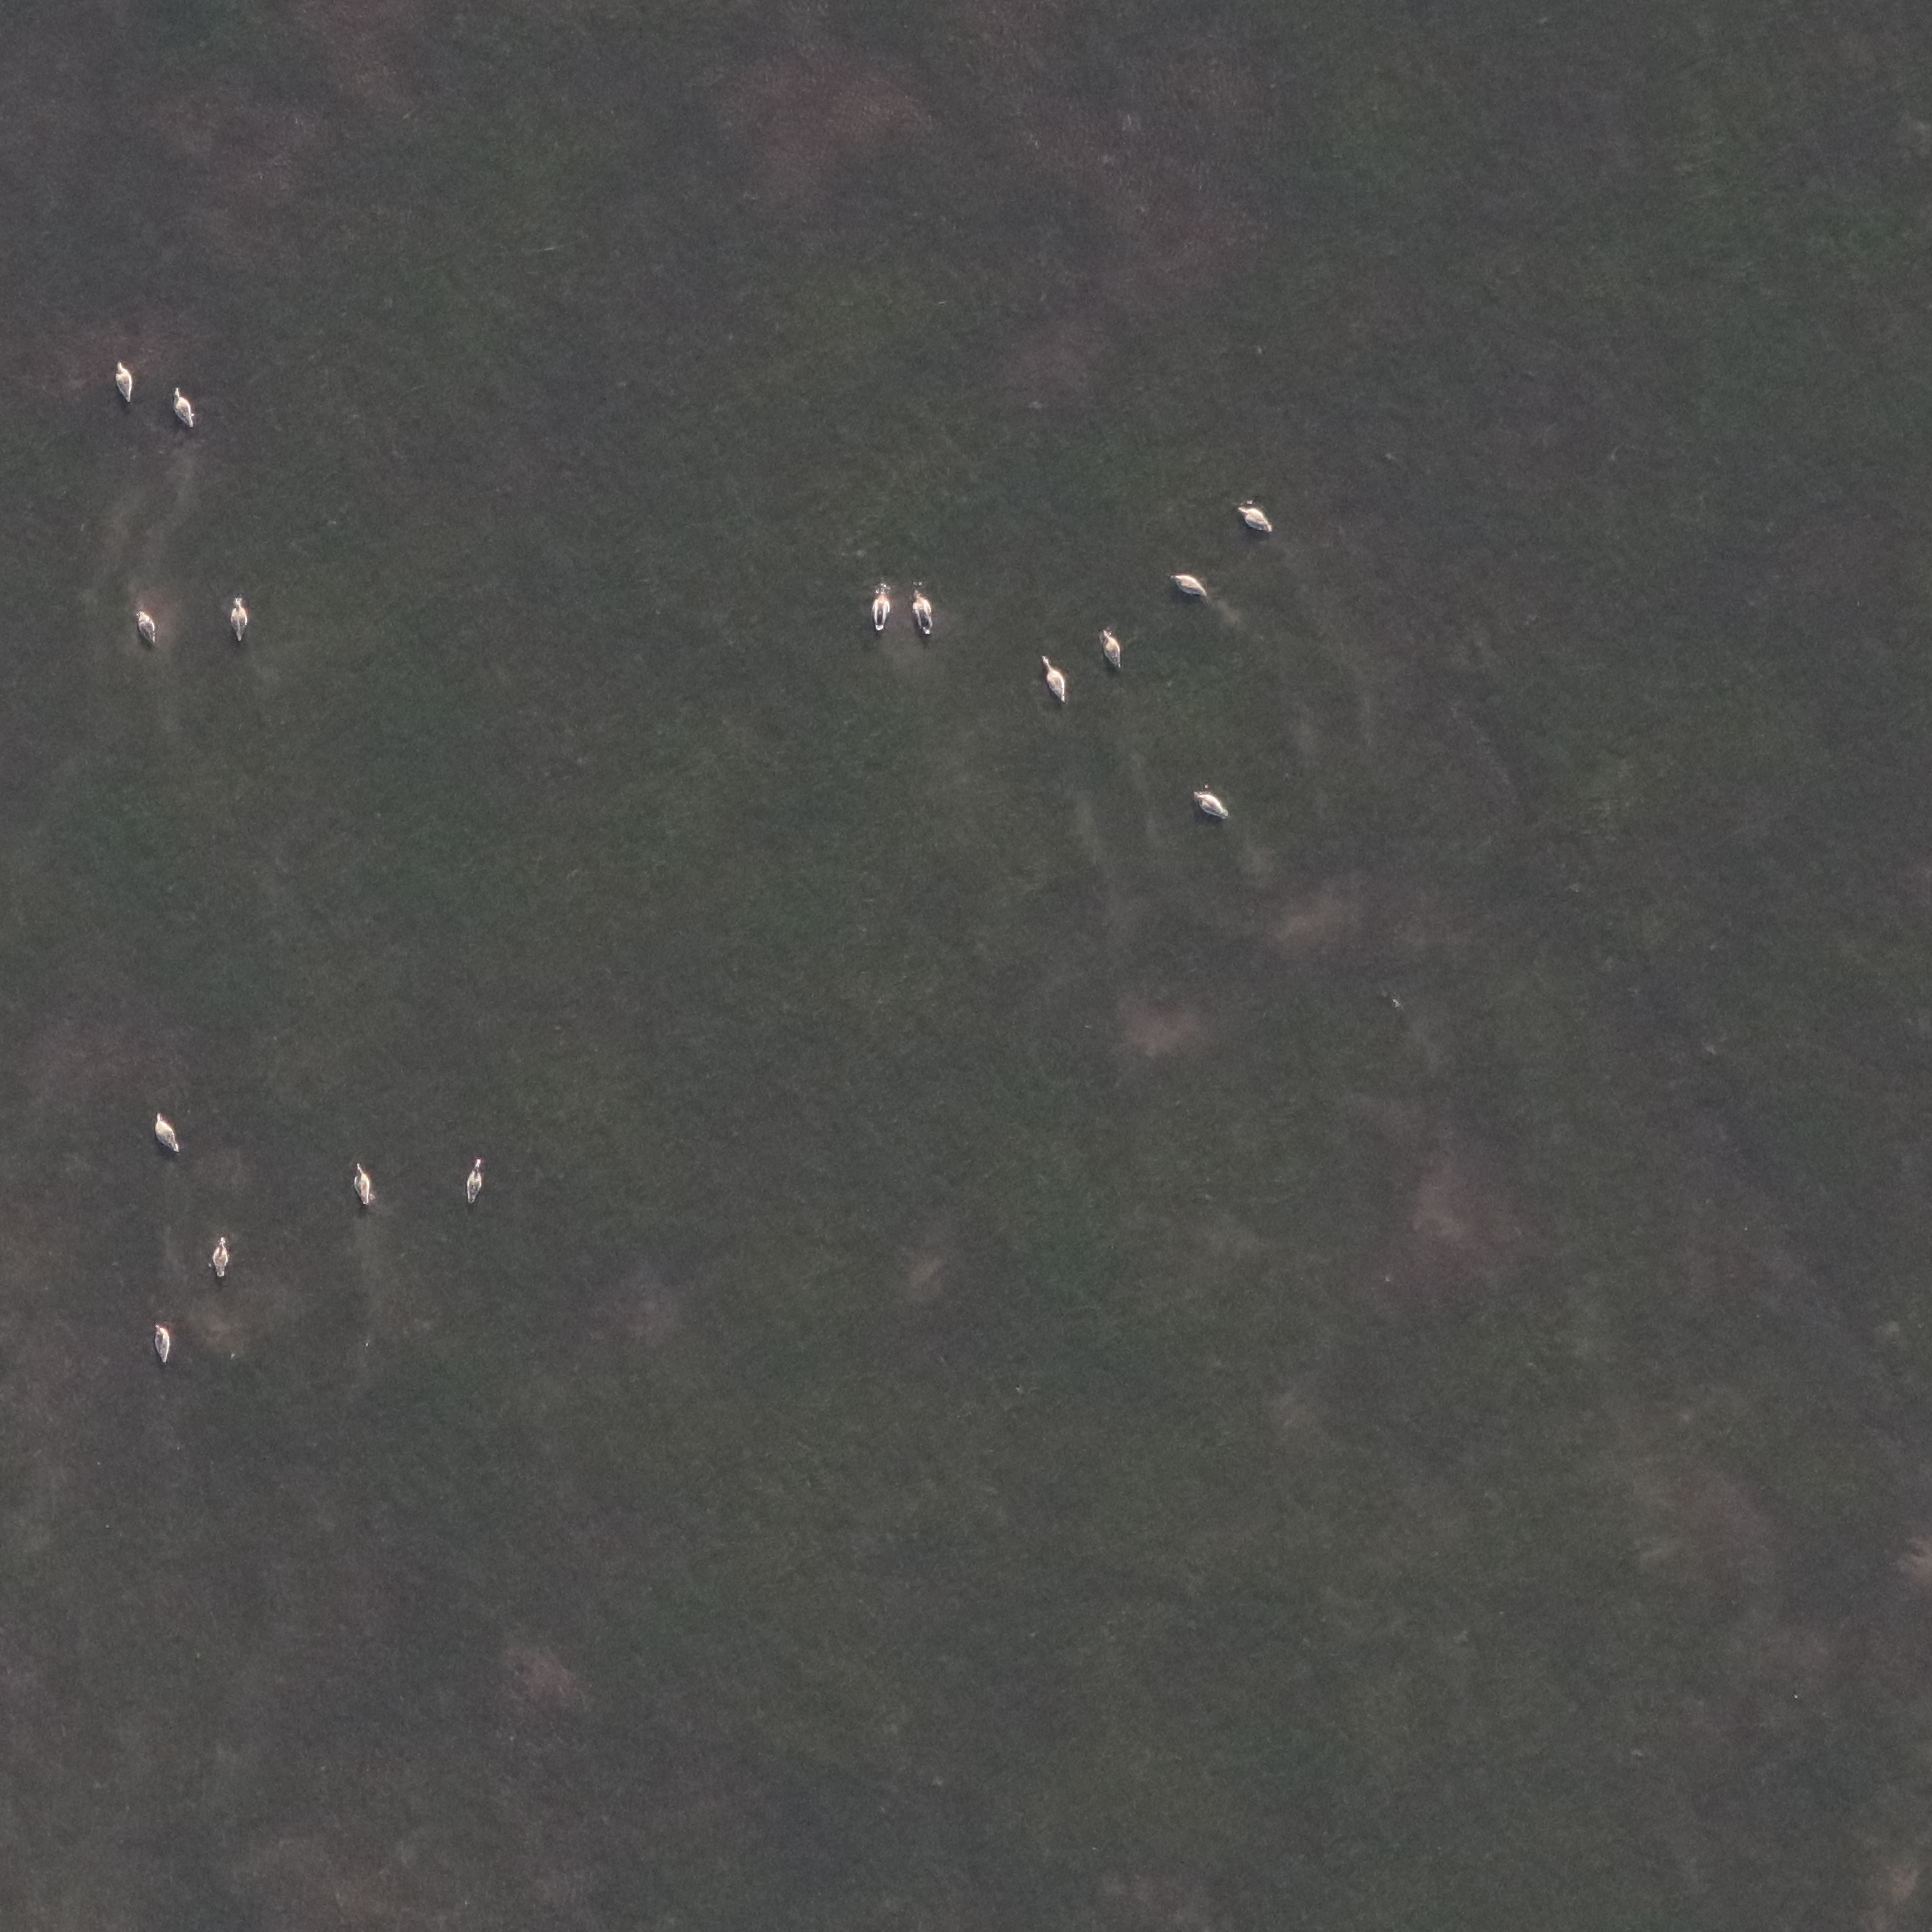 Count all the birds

16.